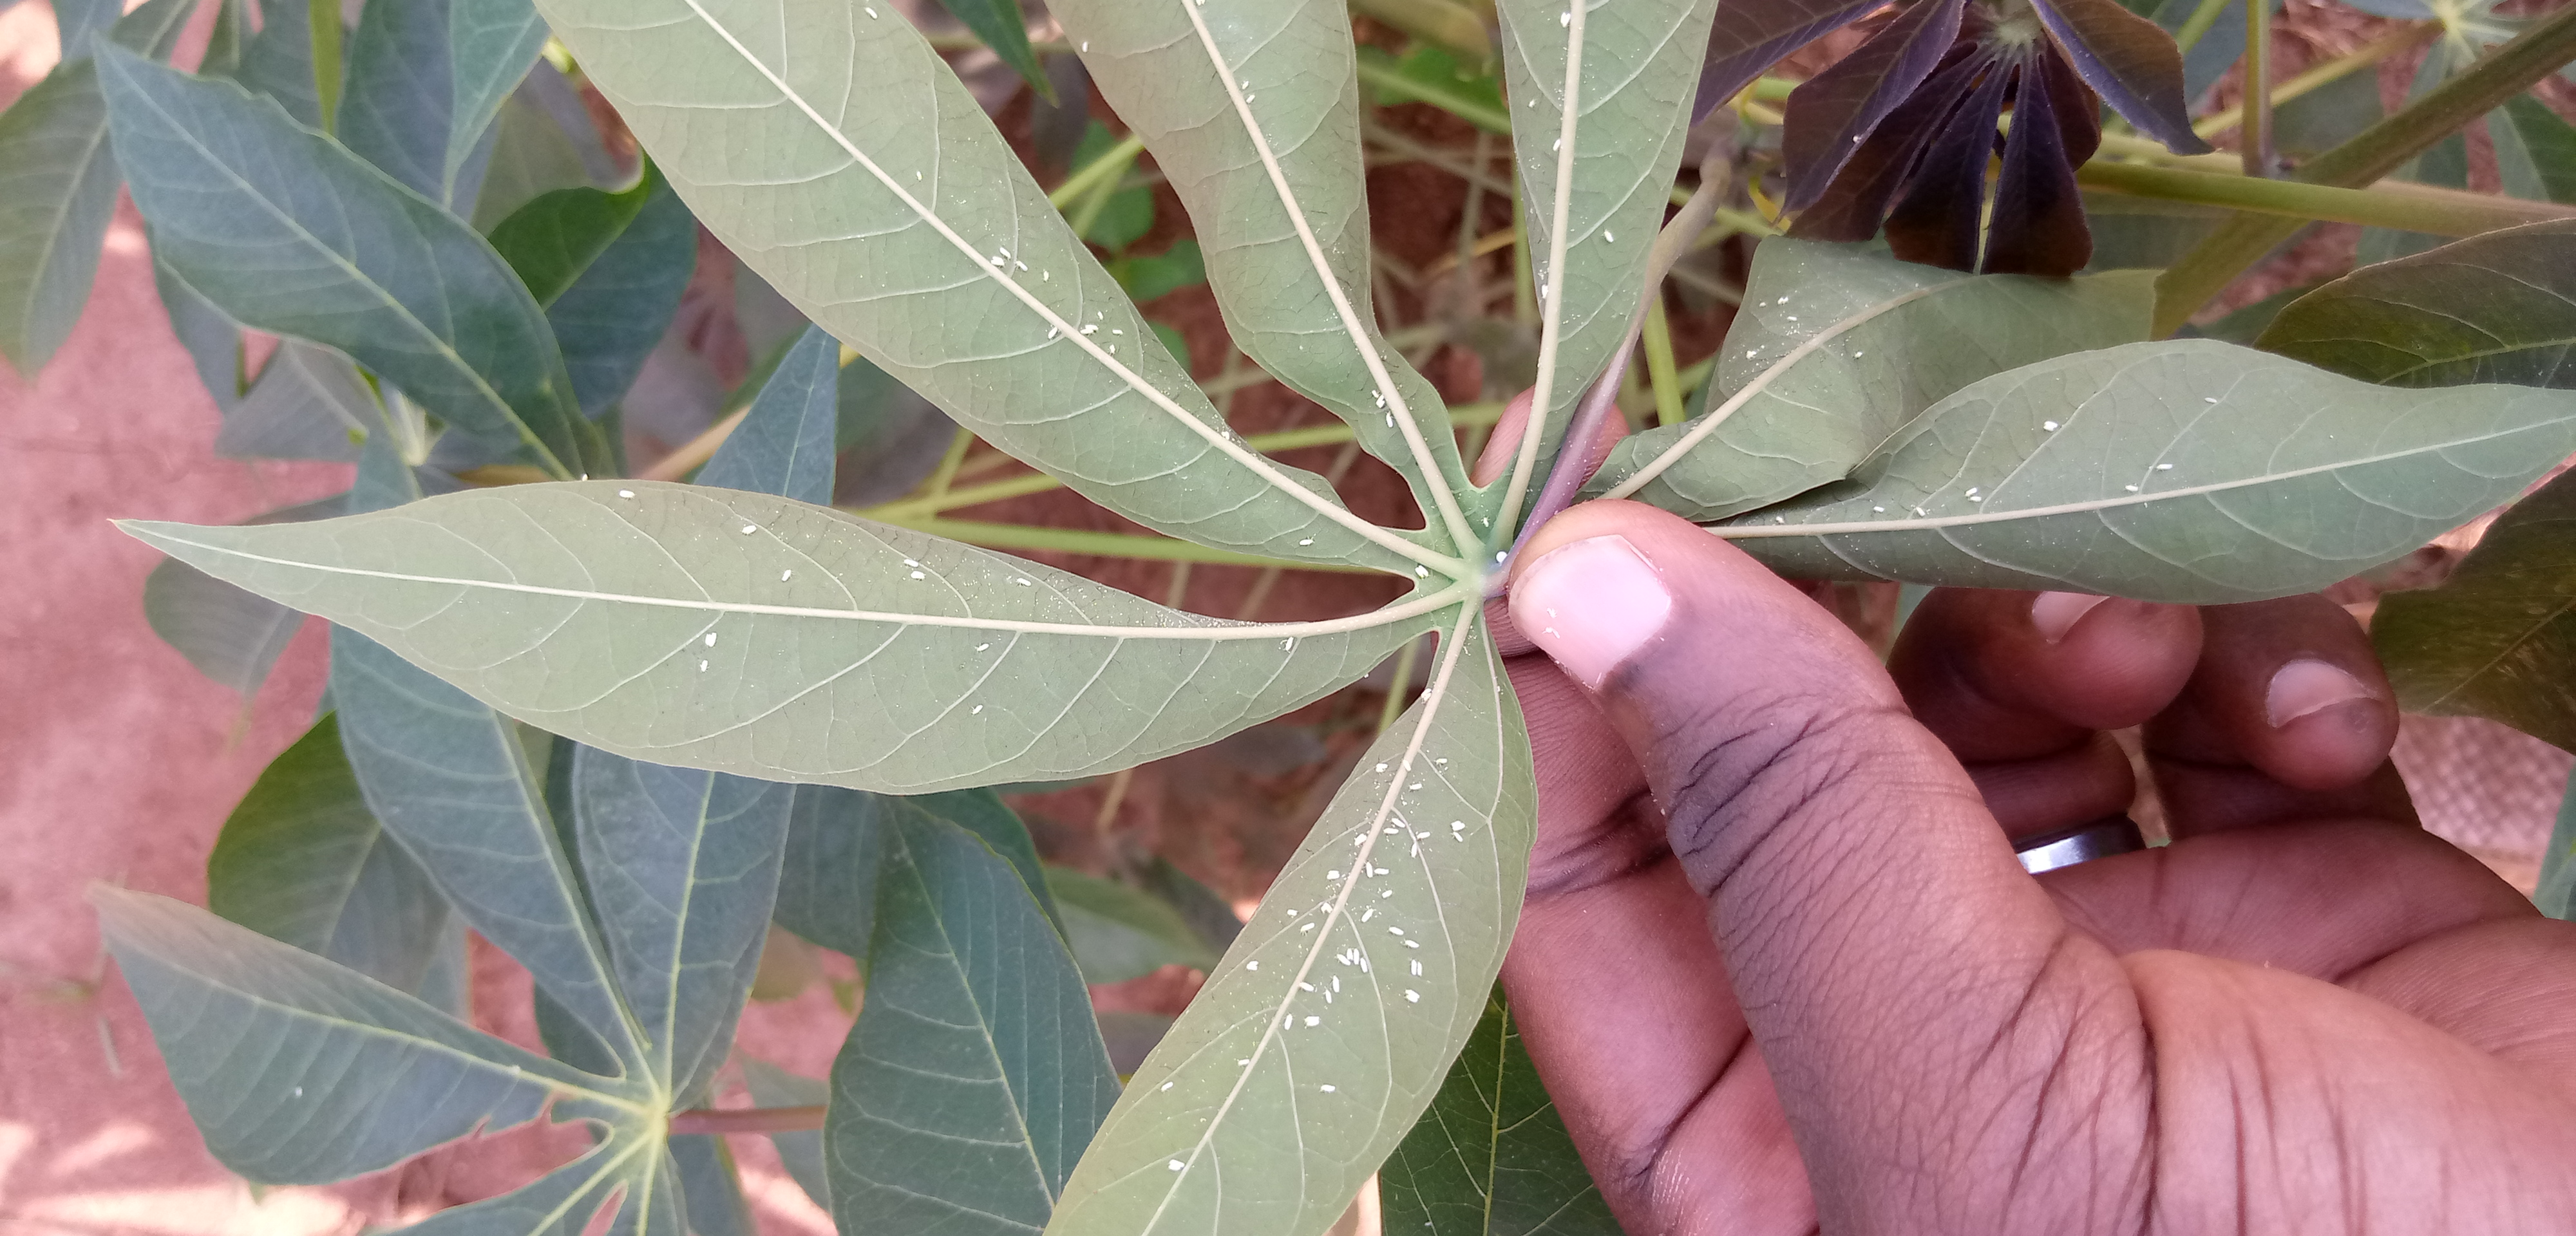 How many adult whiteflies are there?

108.